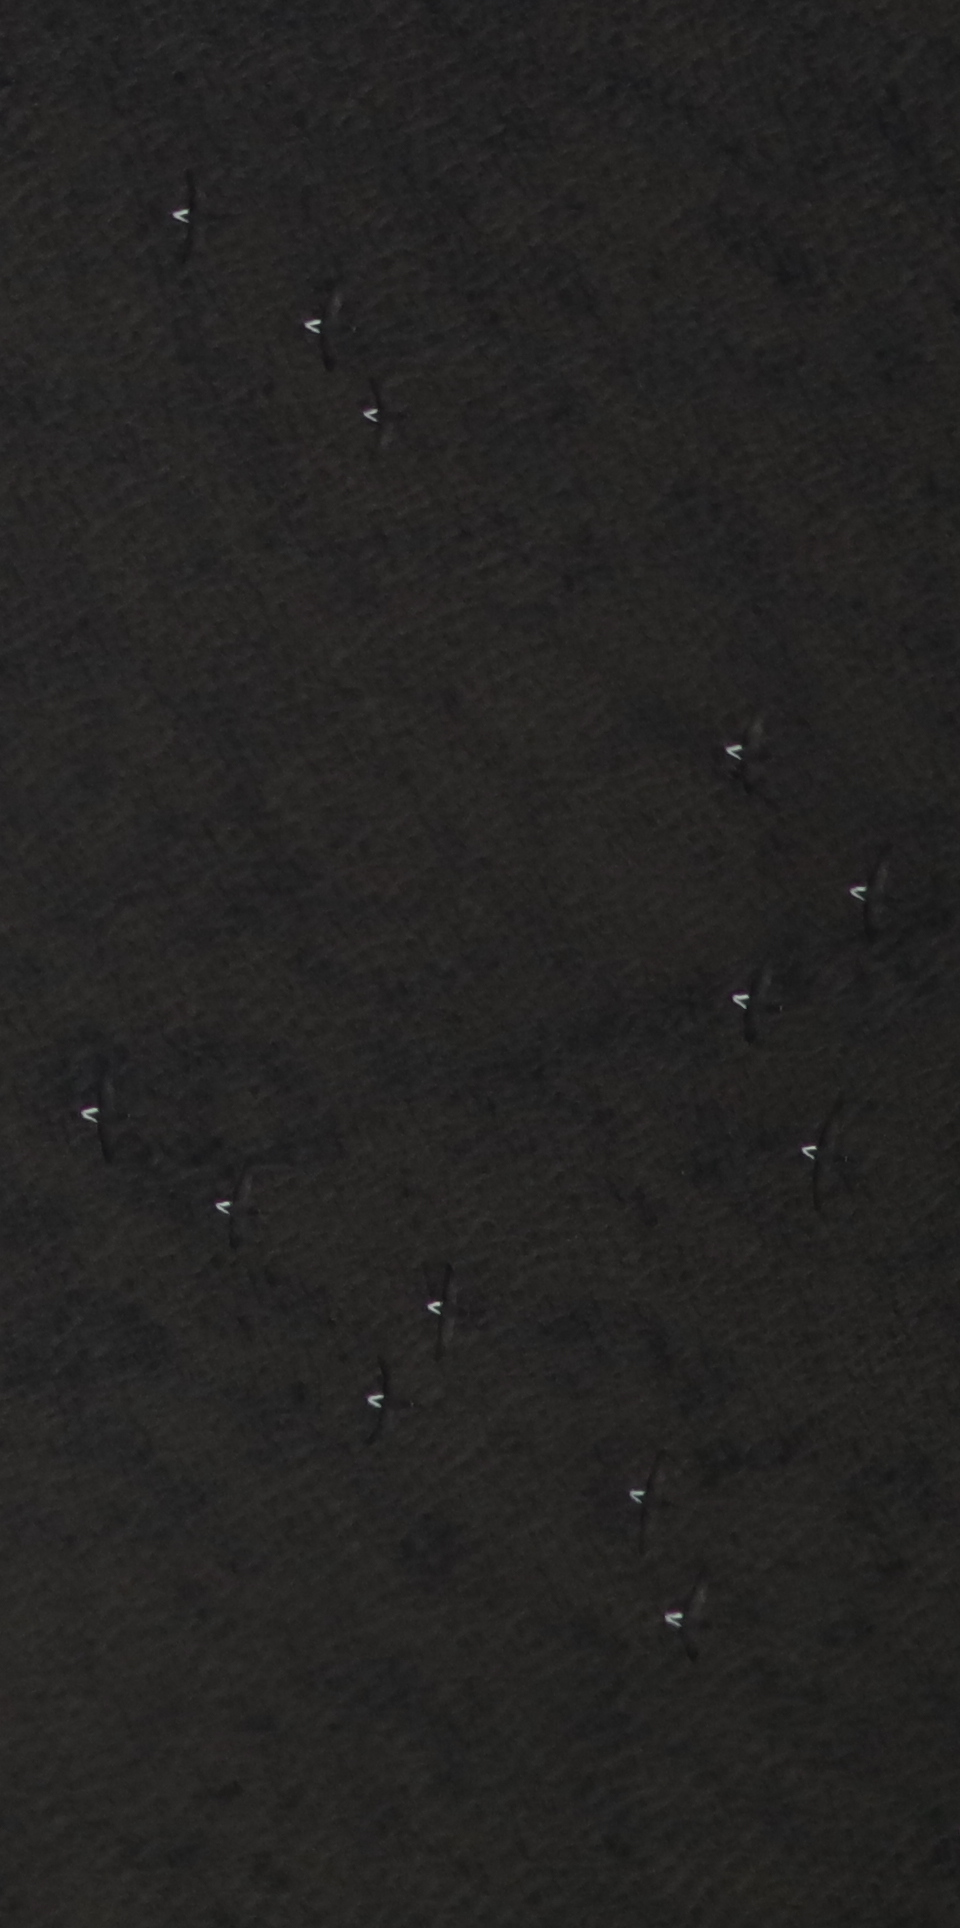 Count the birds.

13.